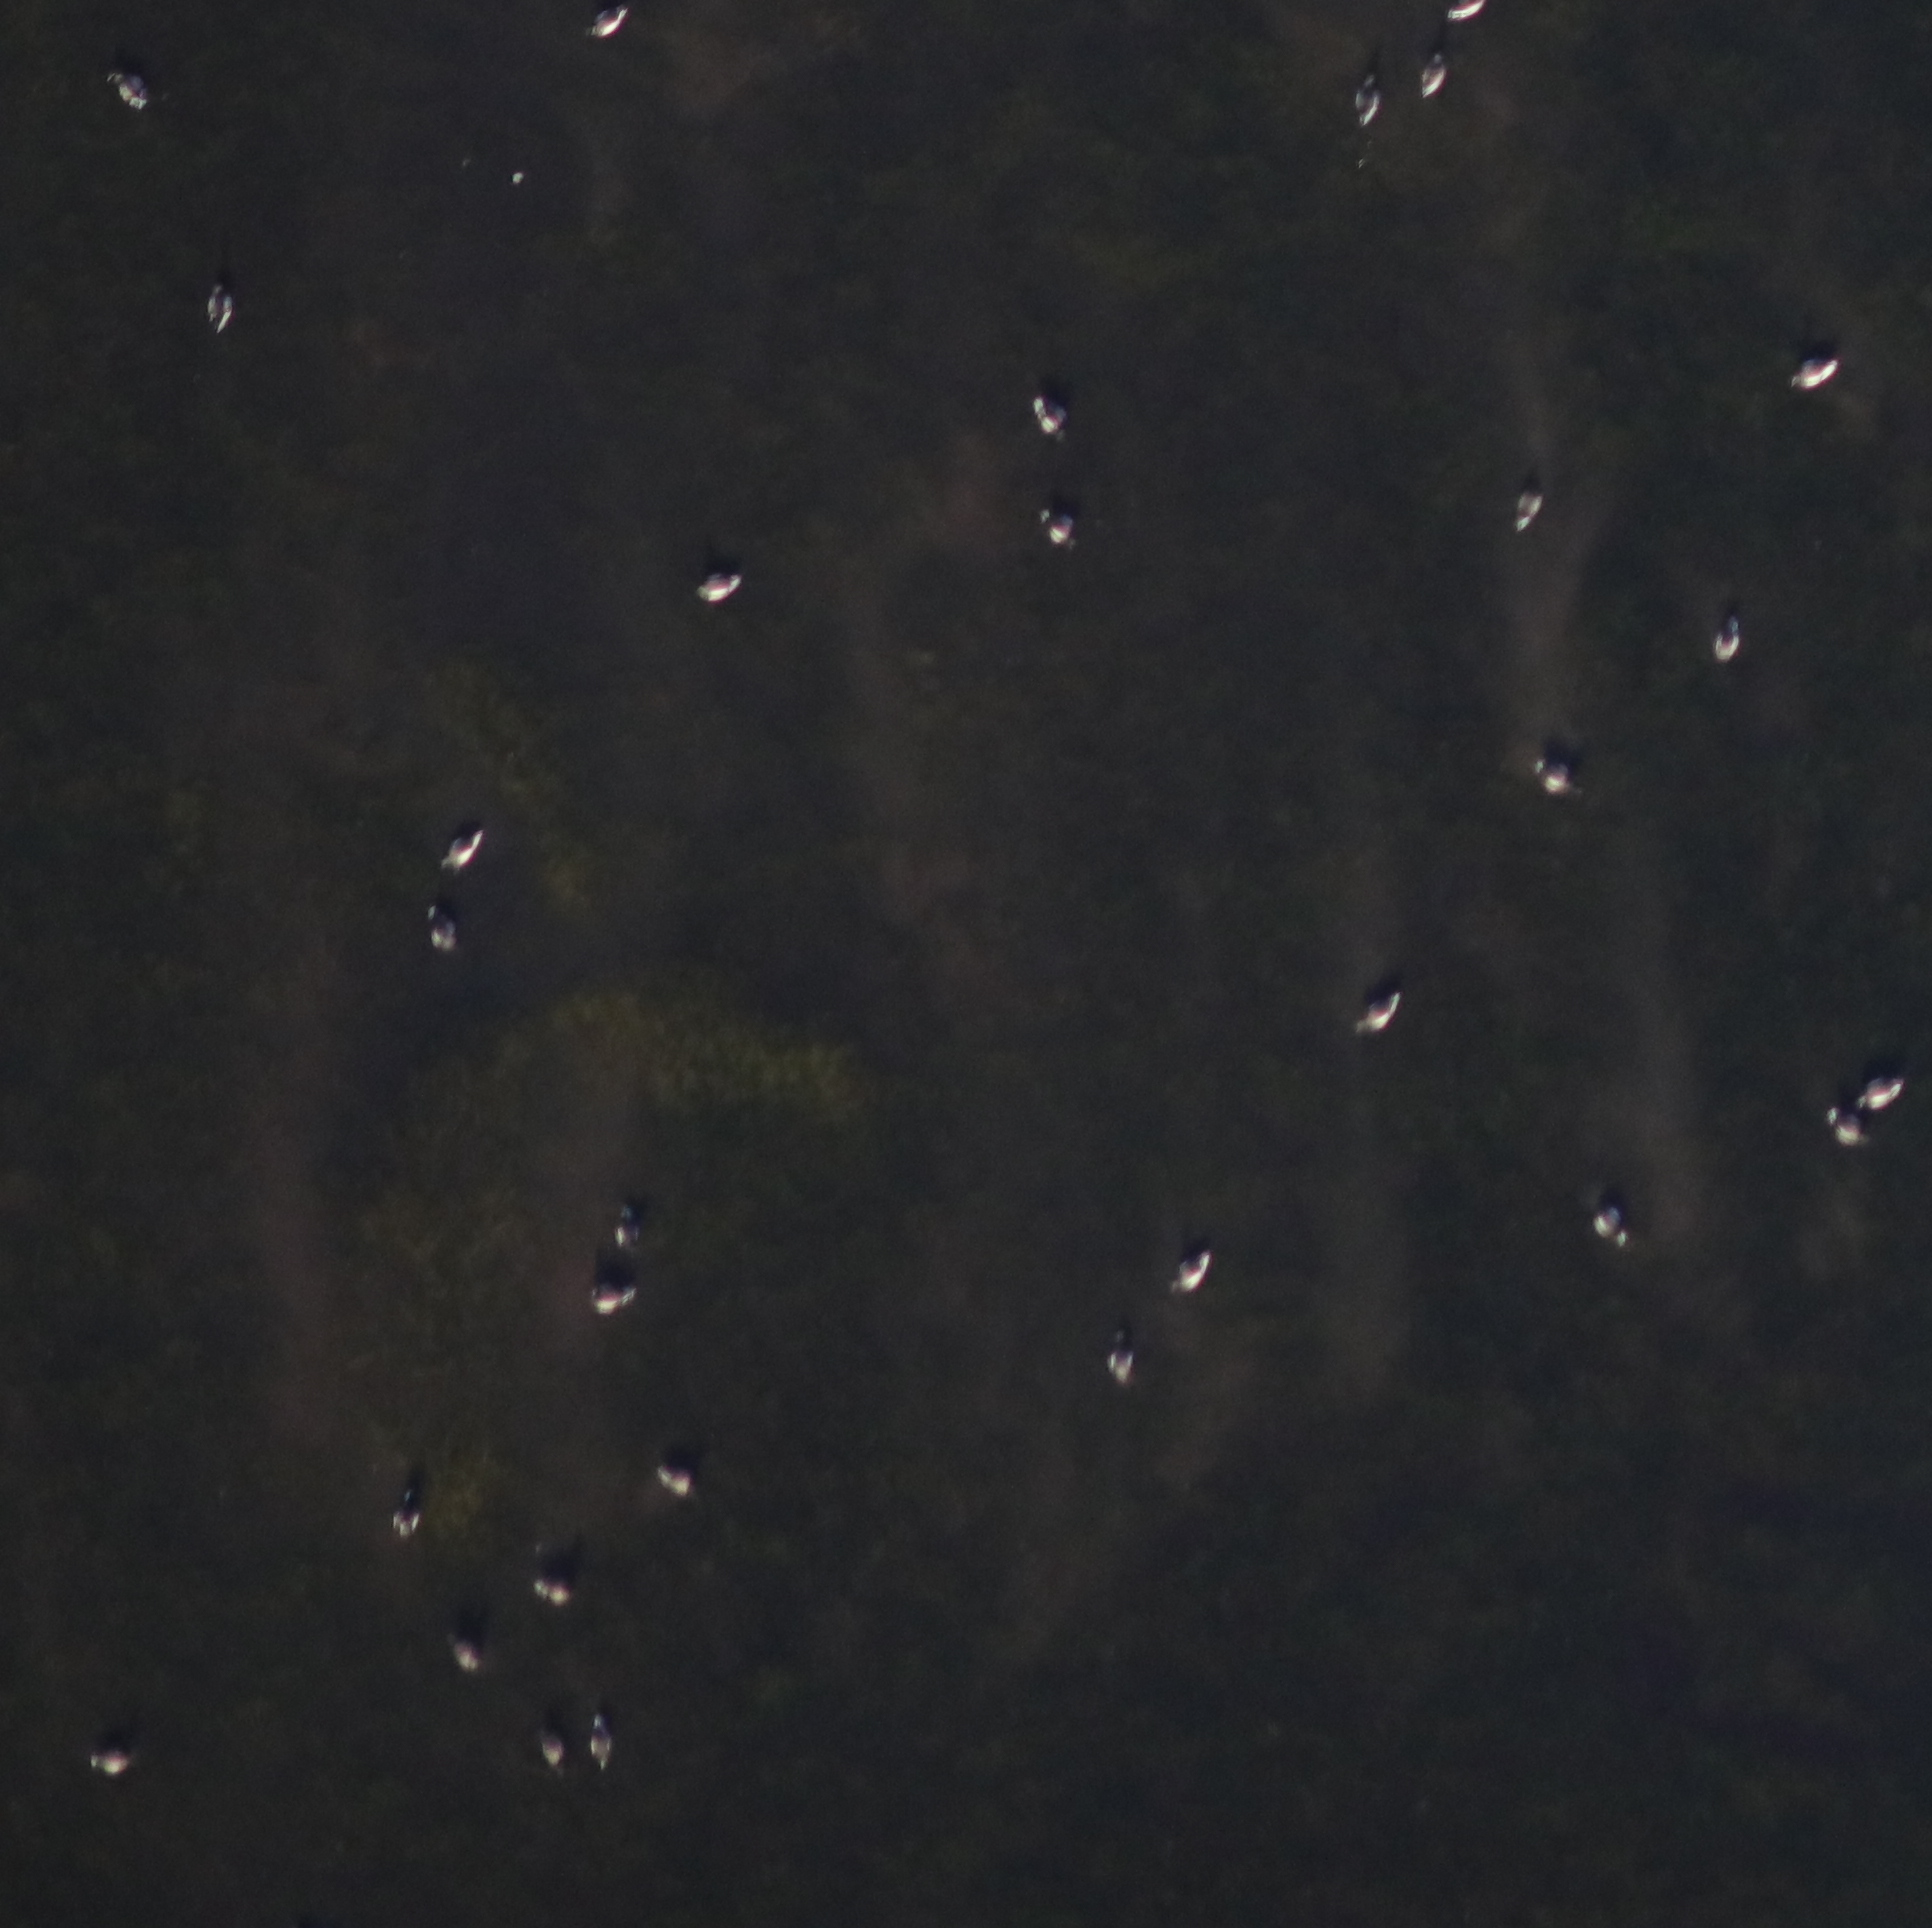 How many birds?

30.